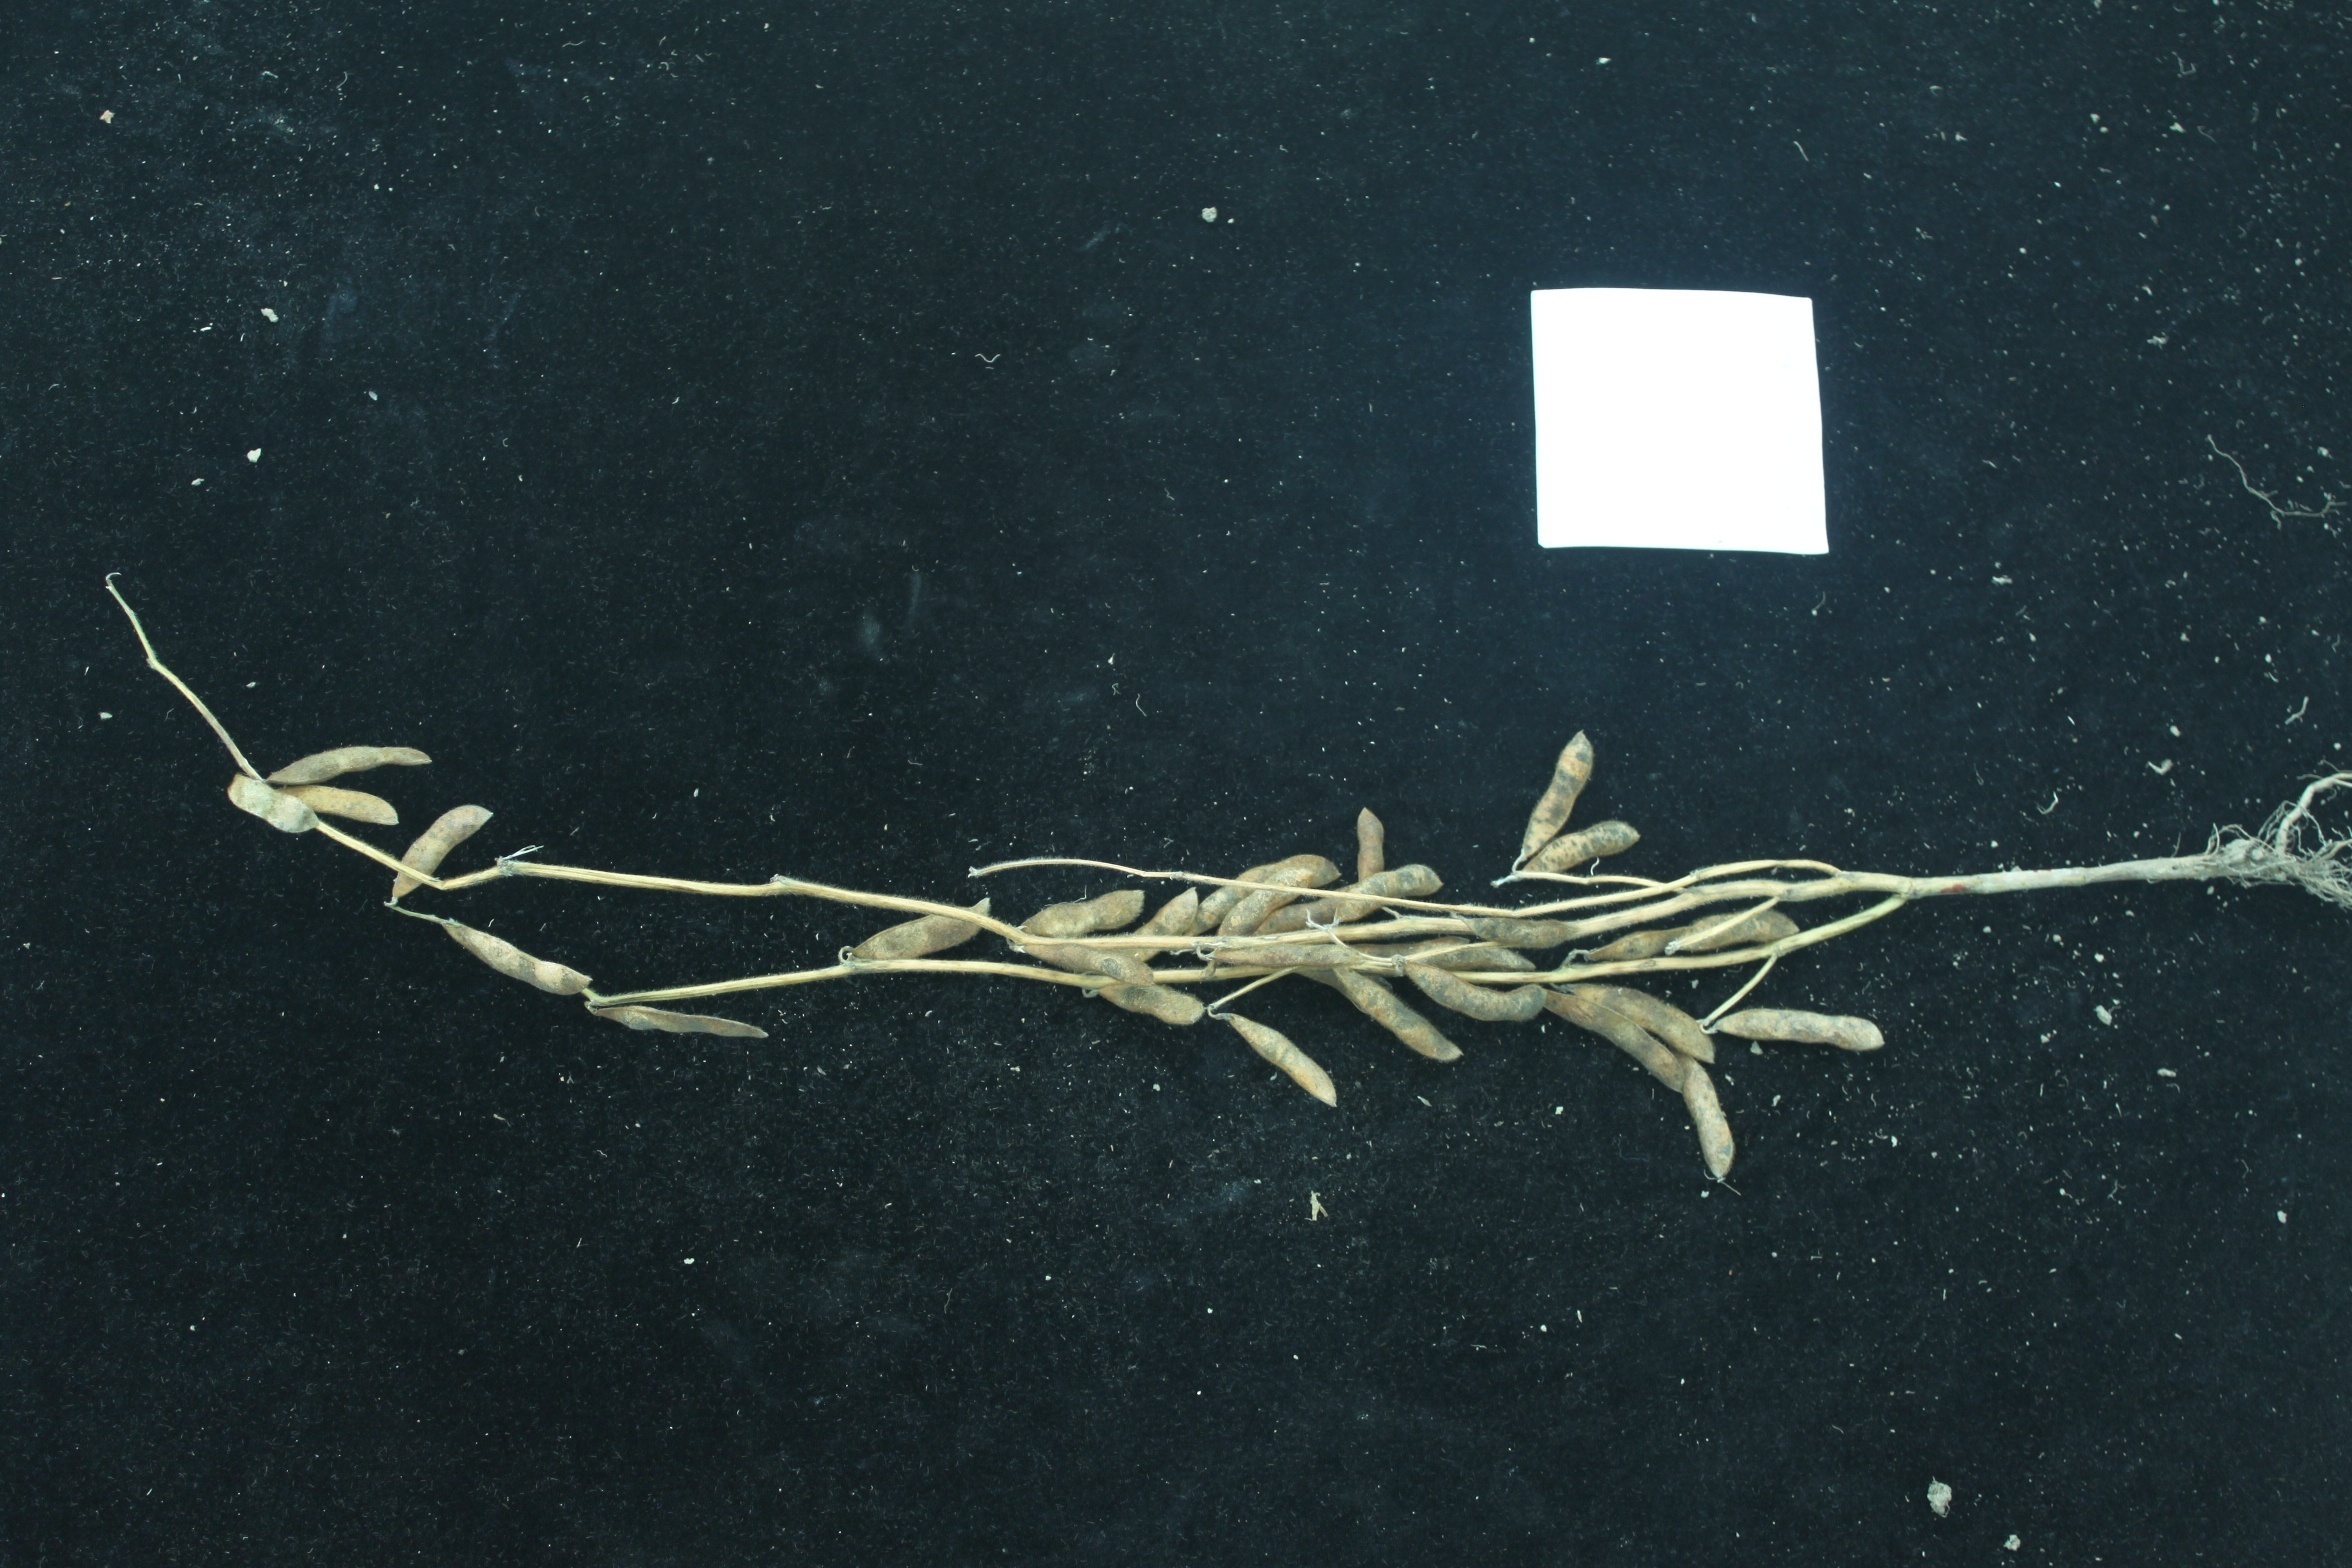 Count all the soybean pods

30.